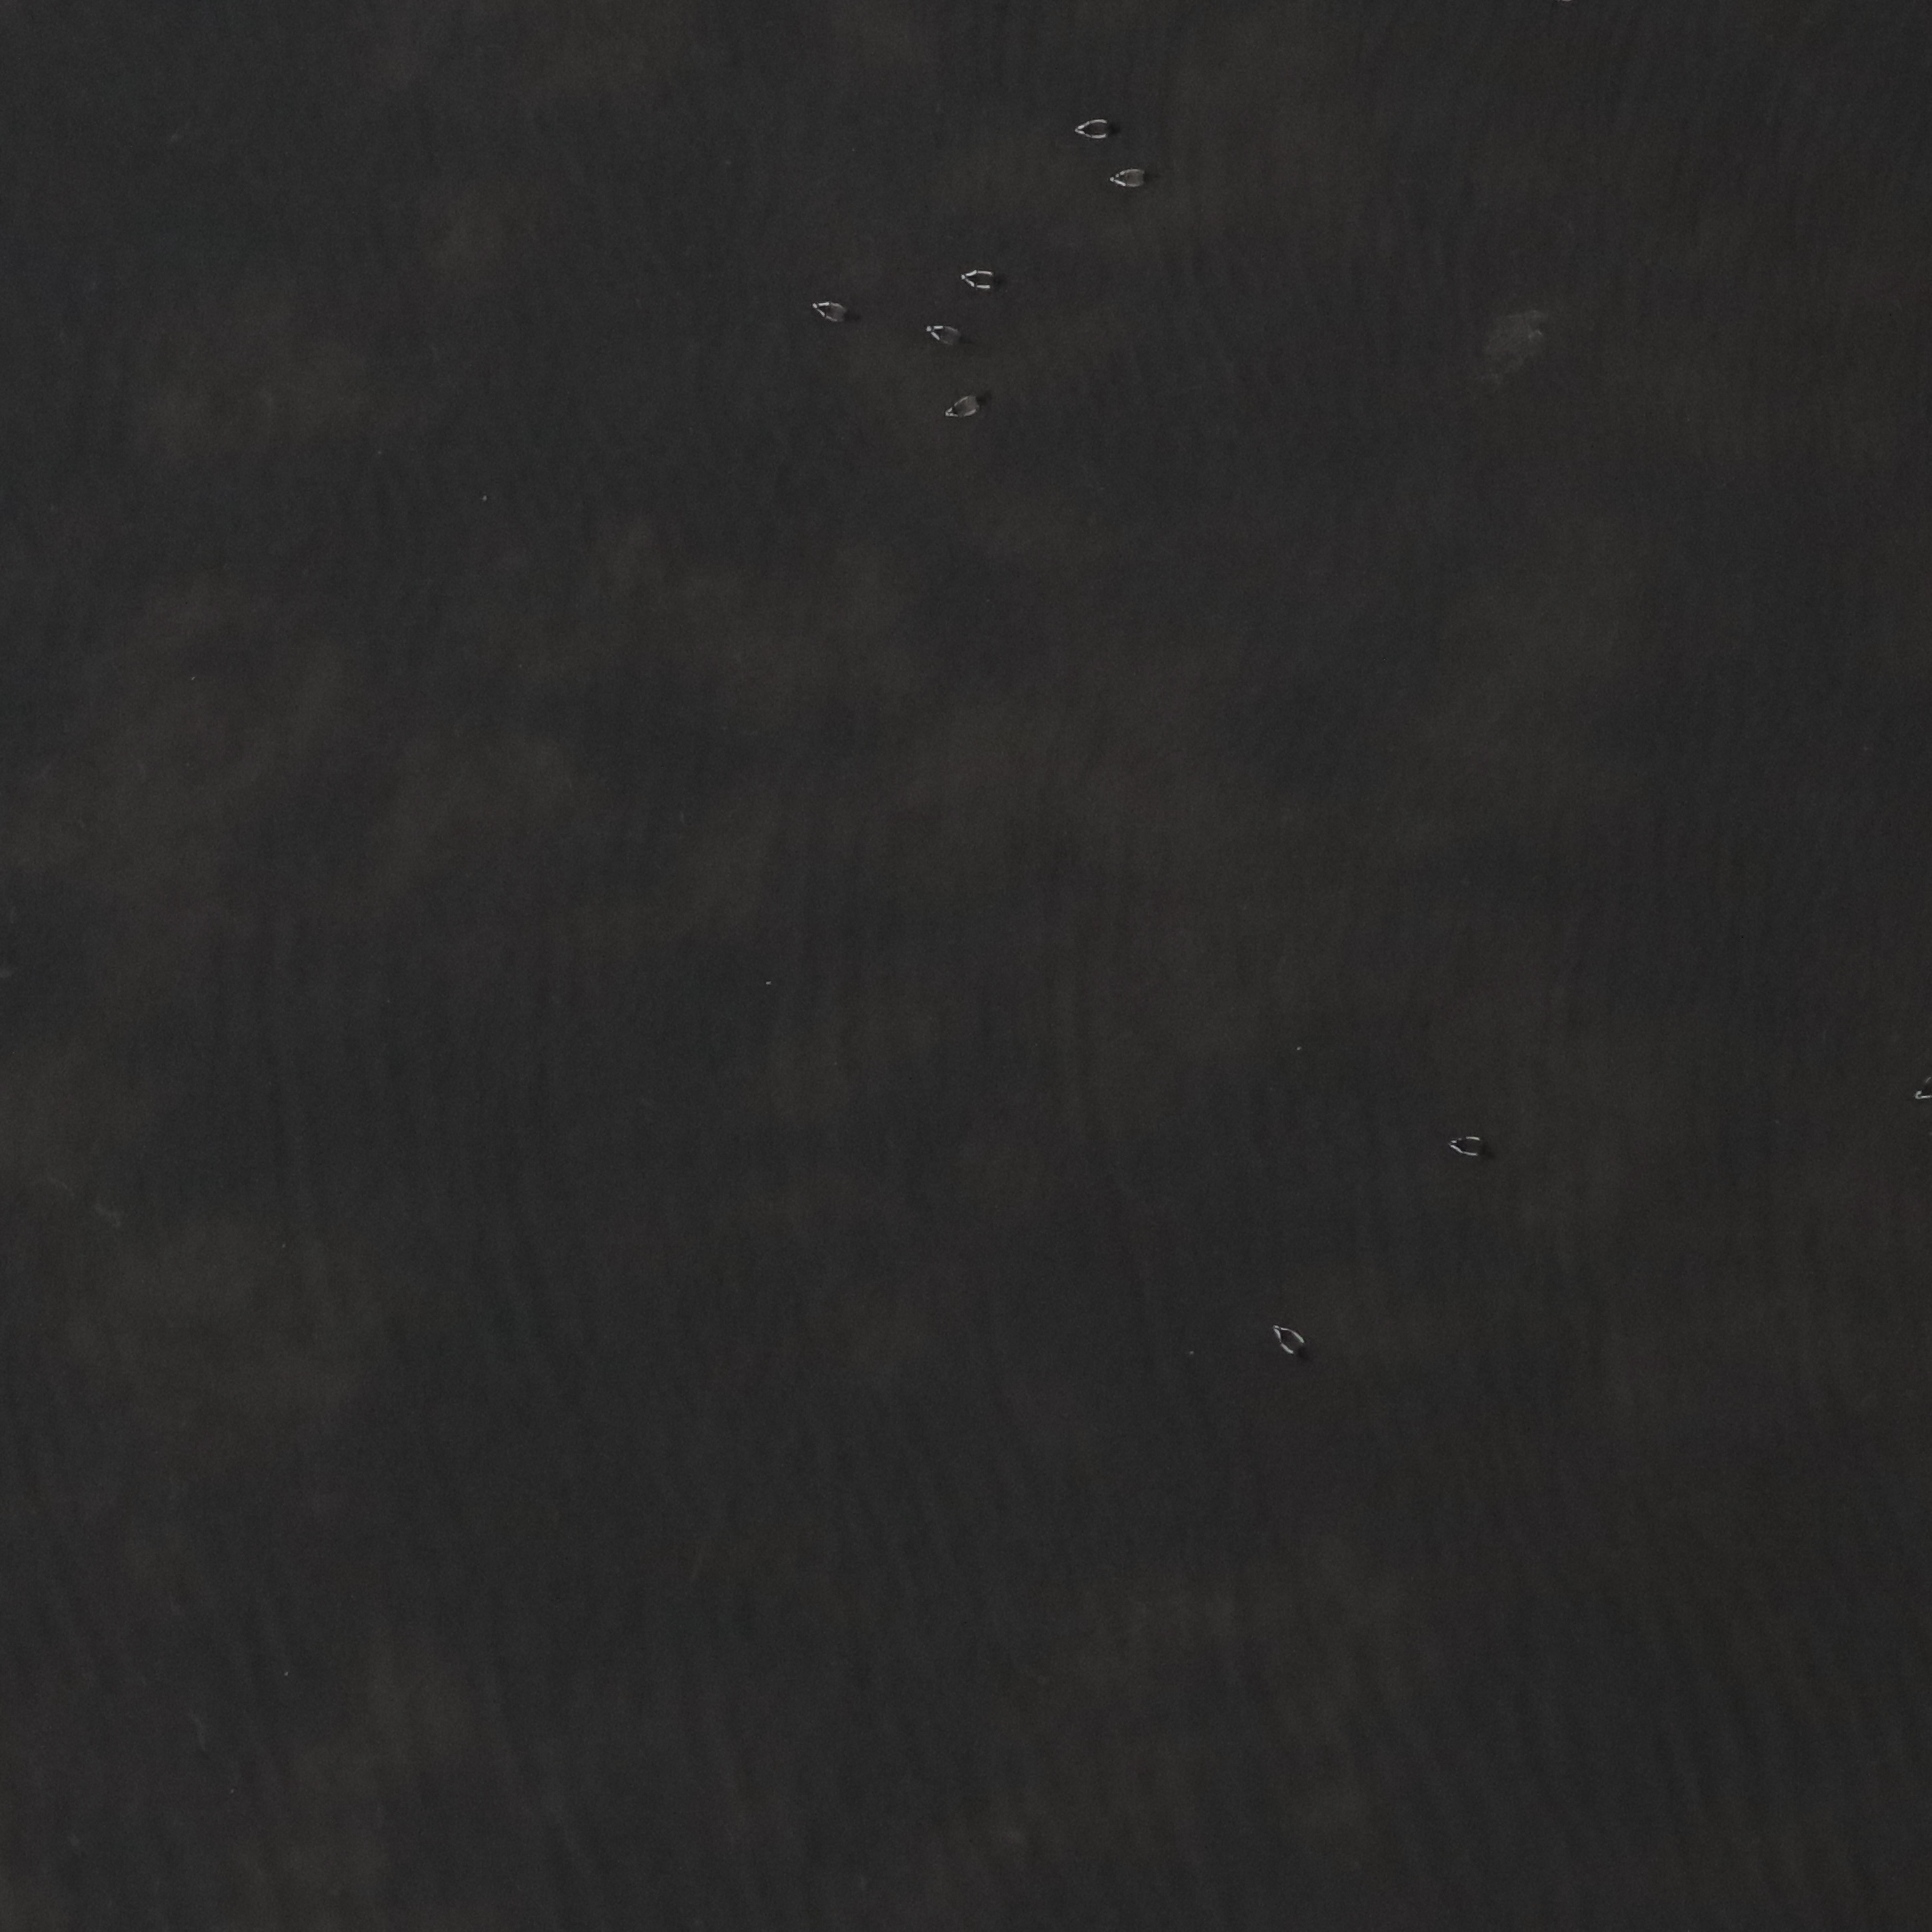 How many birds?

8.